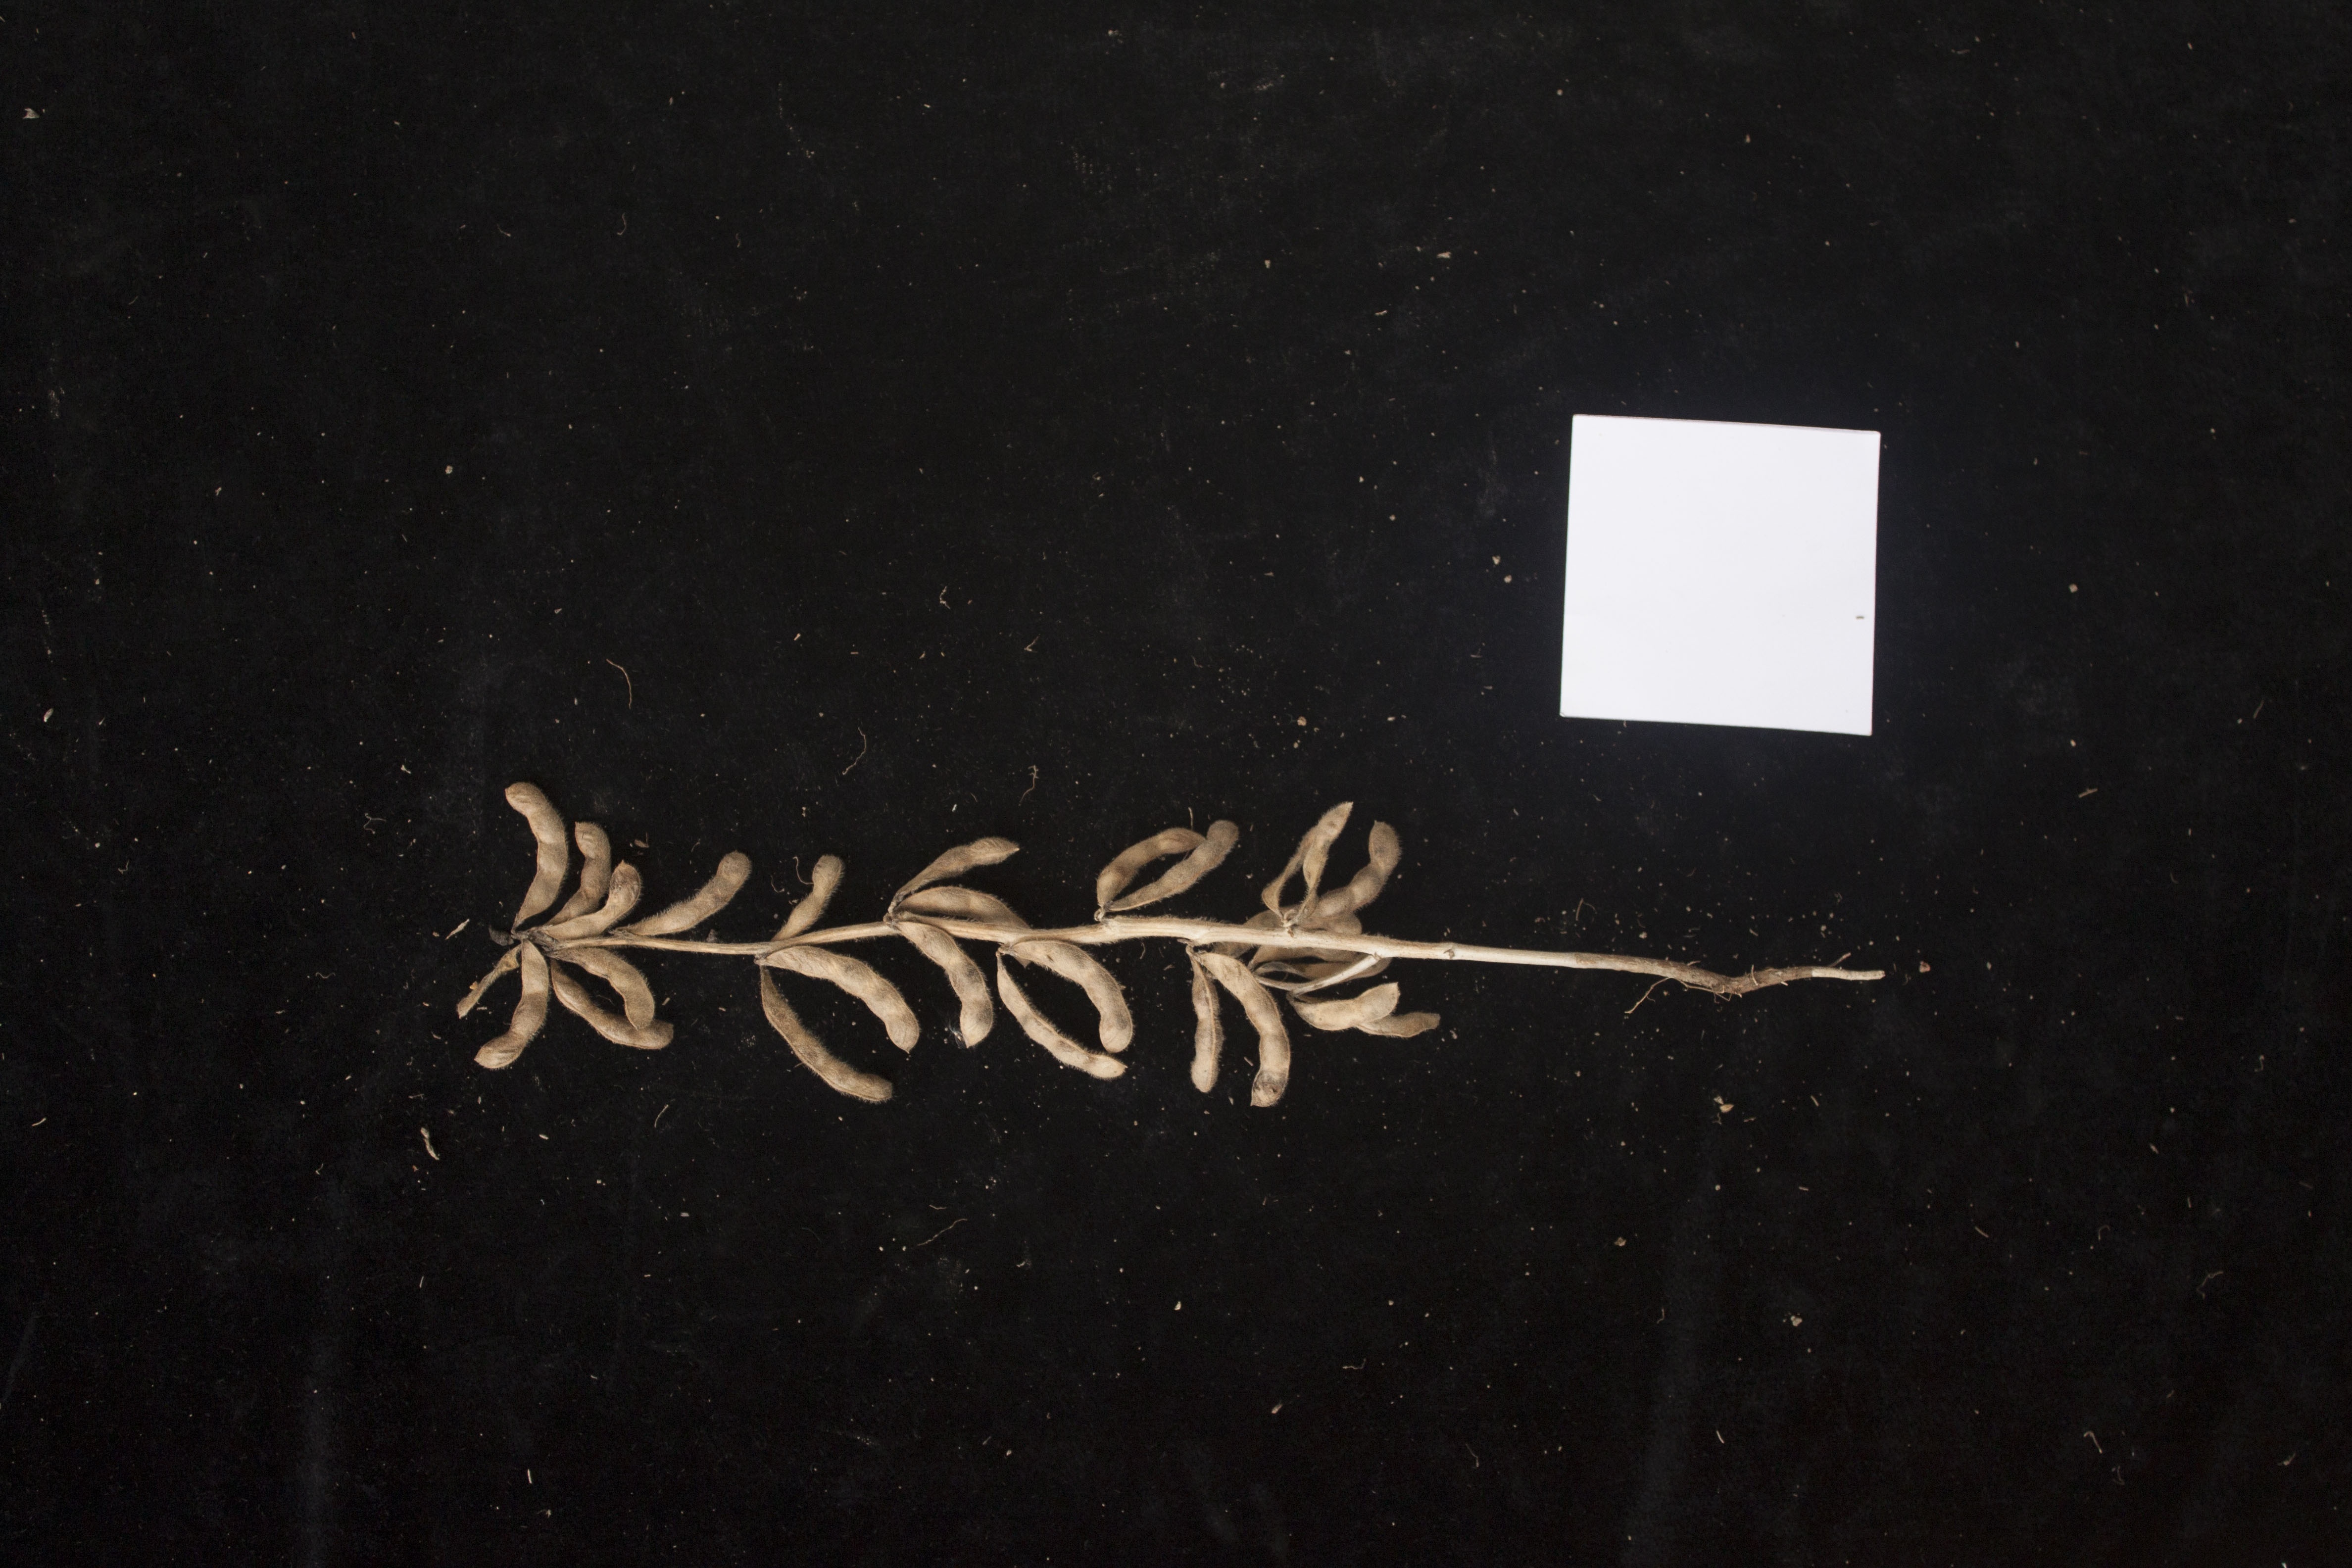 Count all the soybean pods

25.